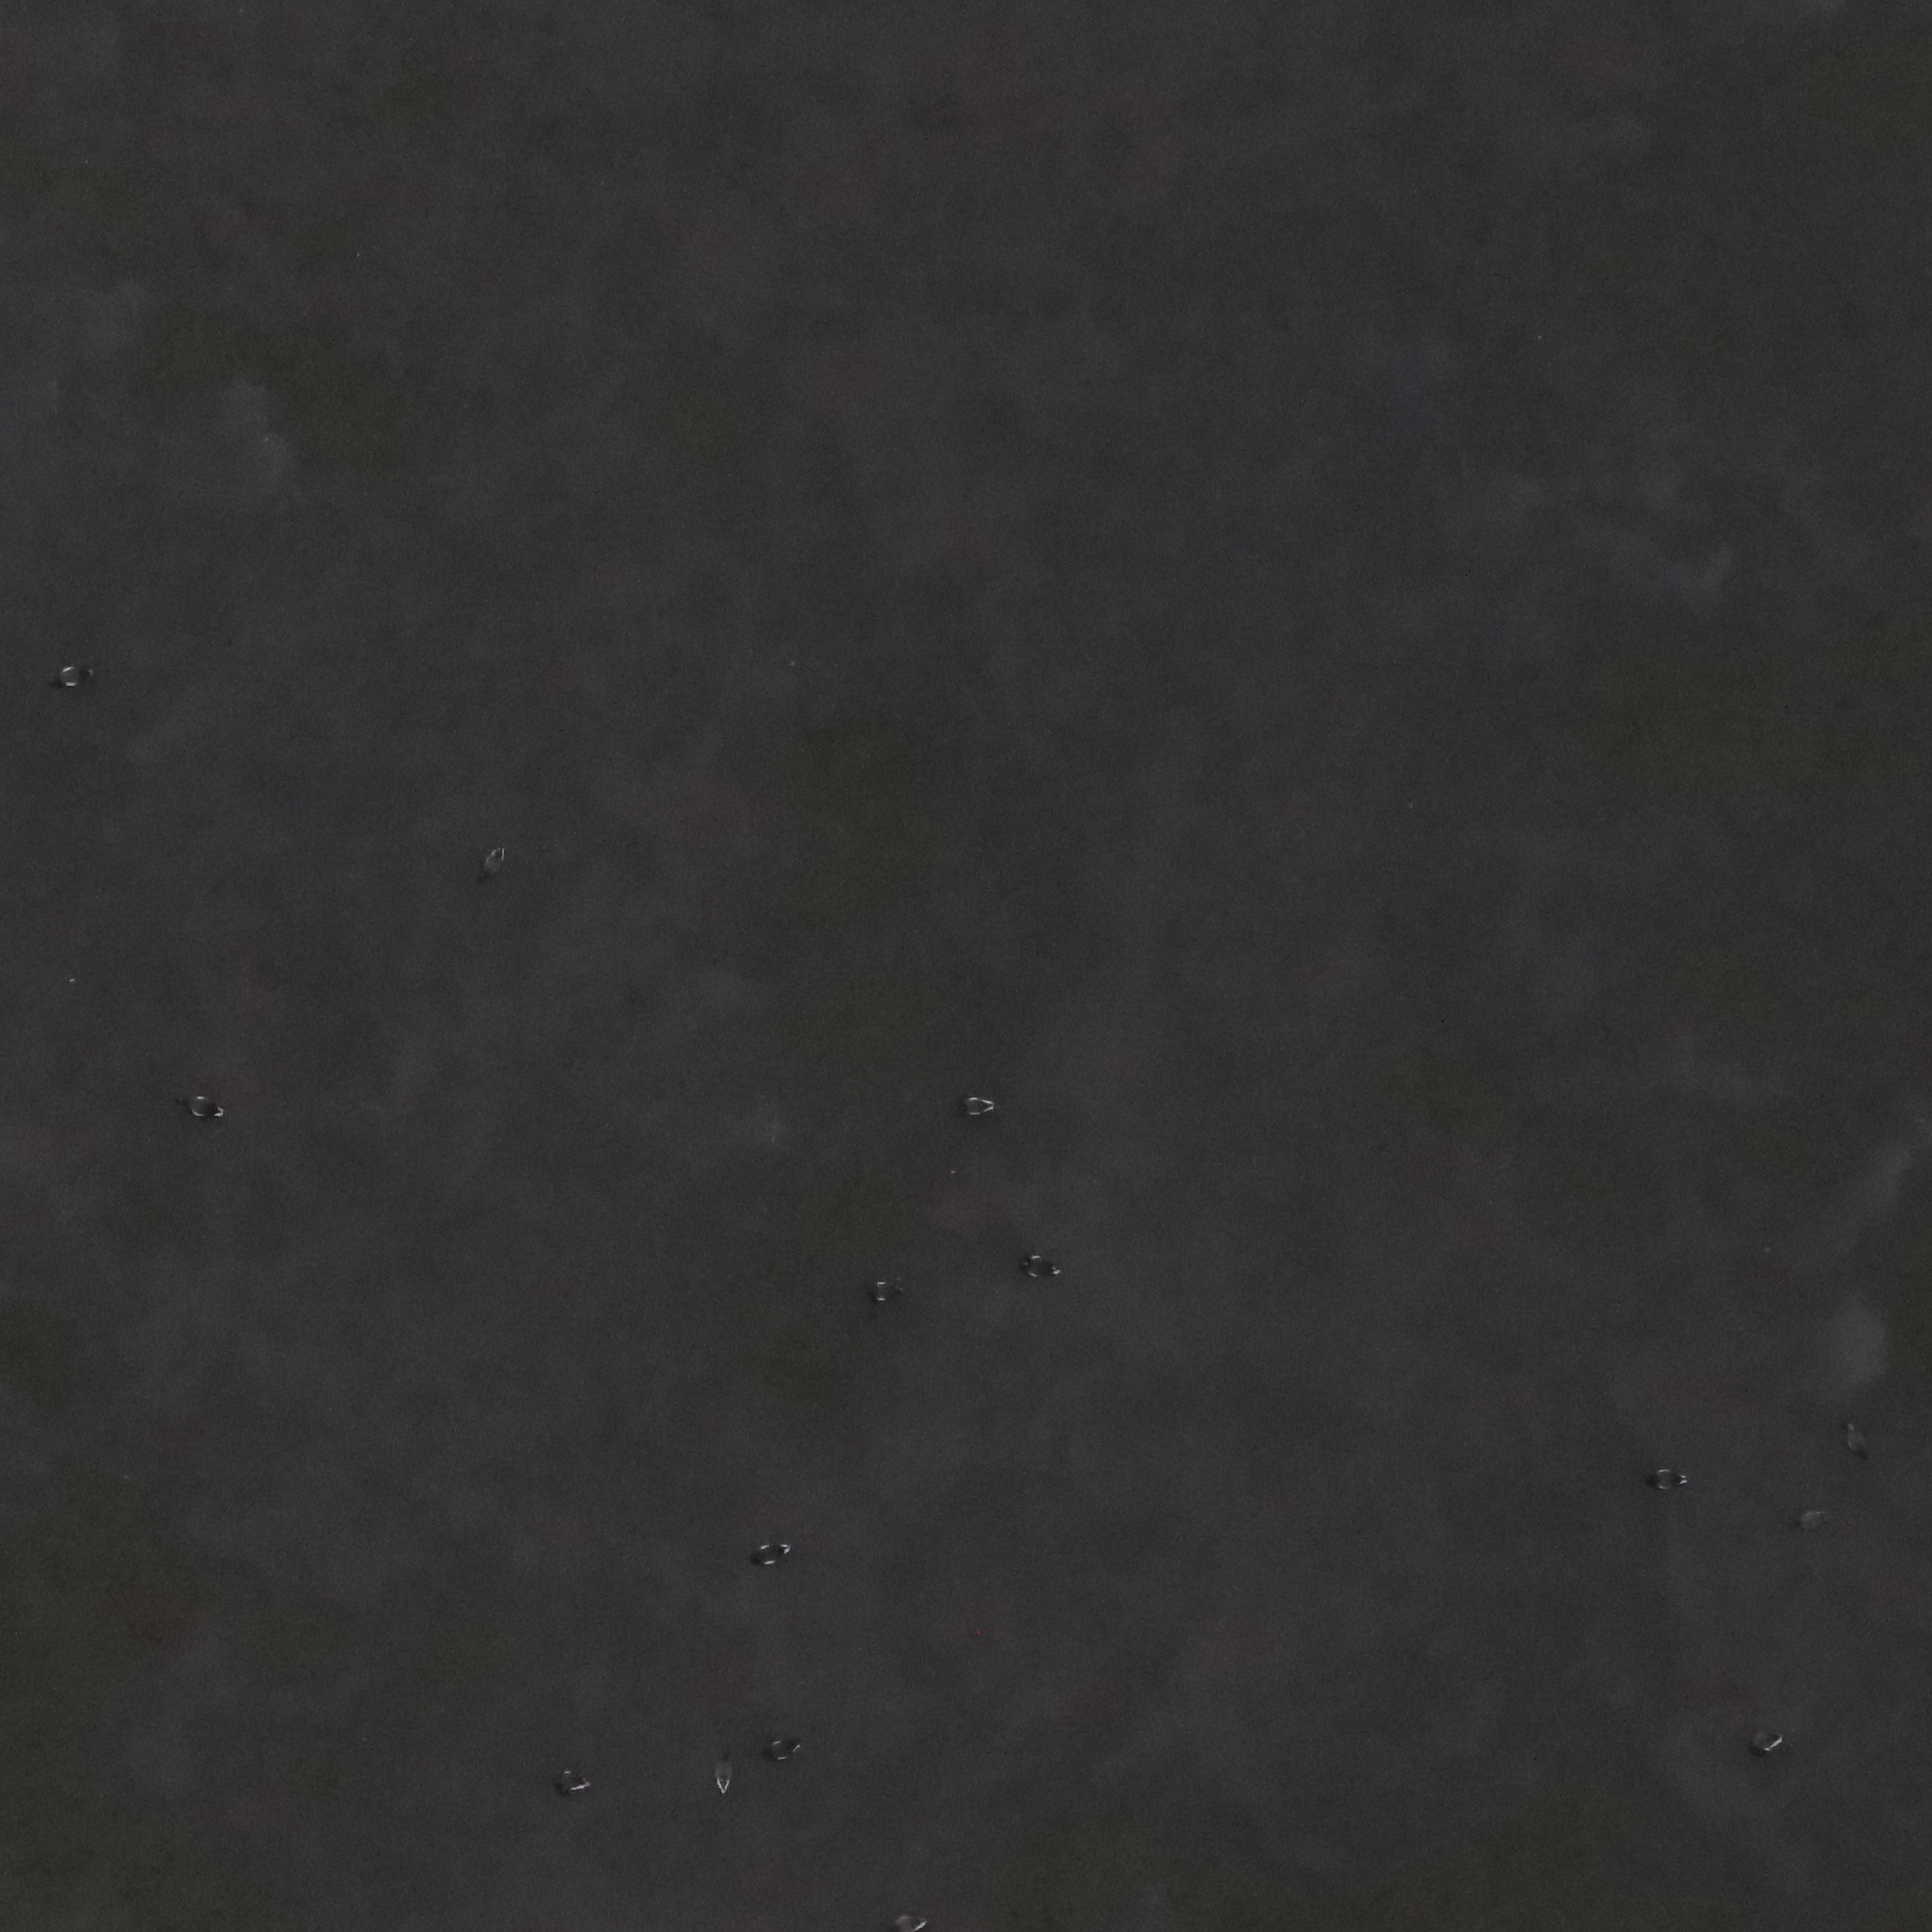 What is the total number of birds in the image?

15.